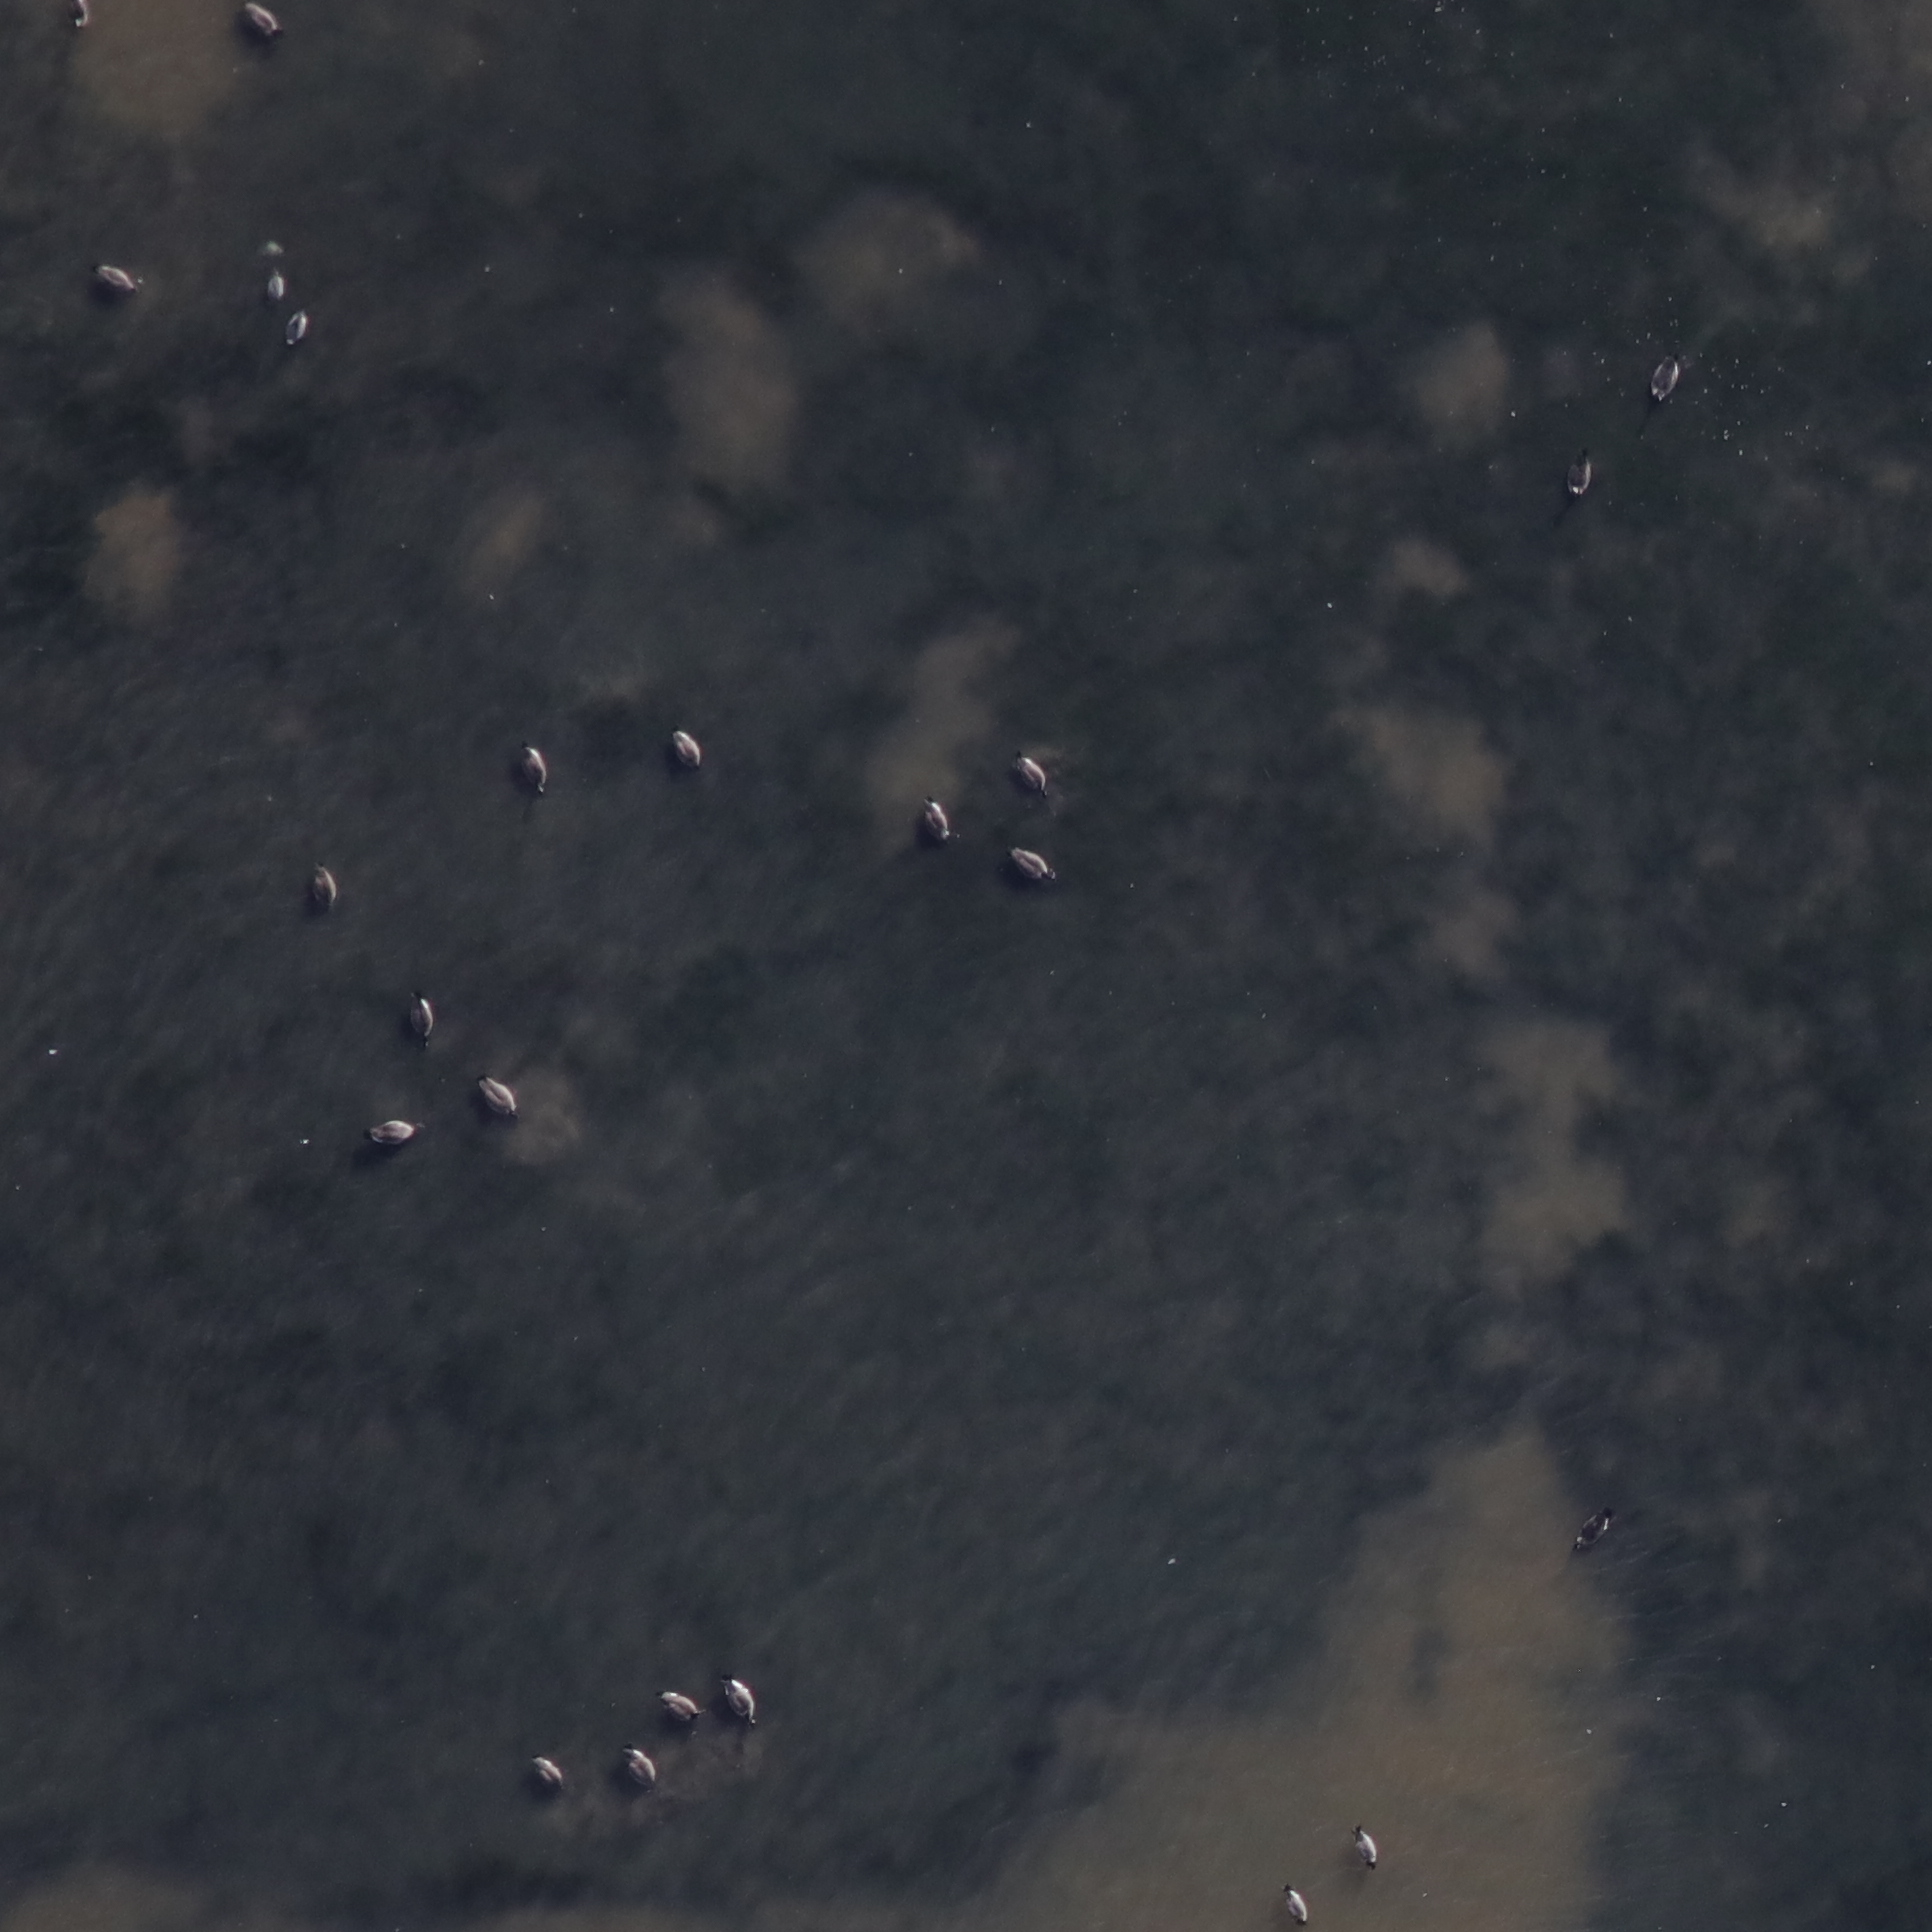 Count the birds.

23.